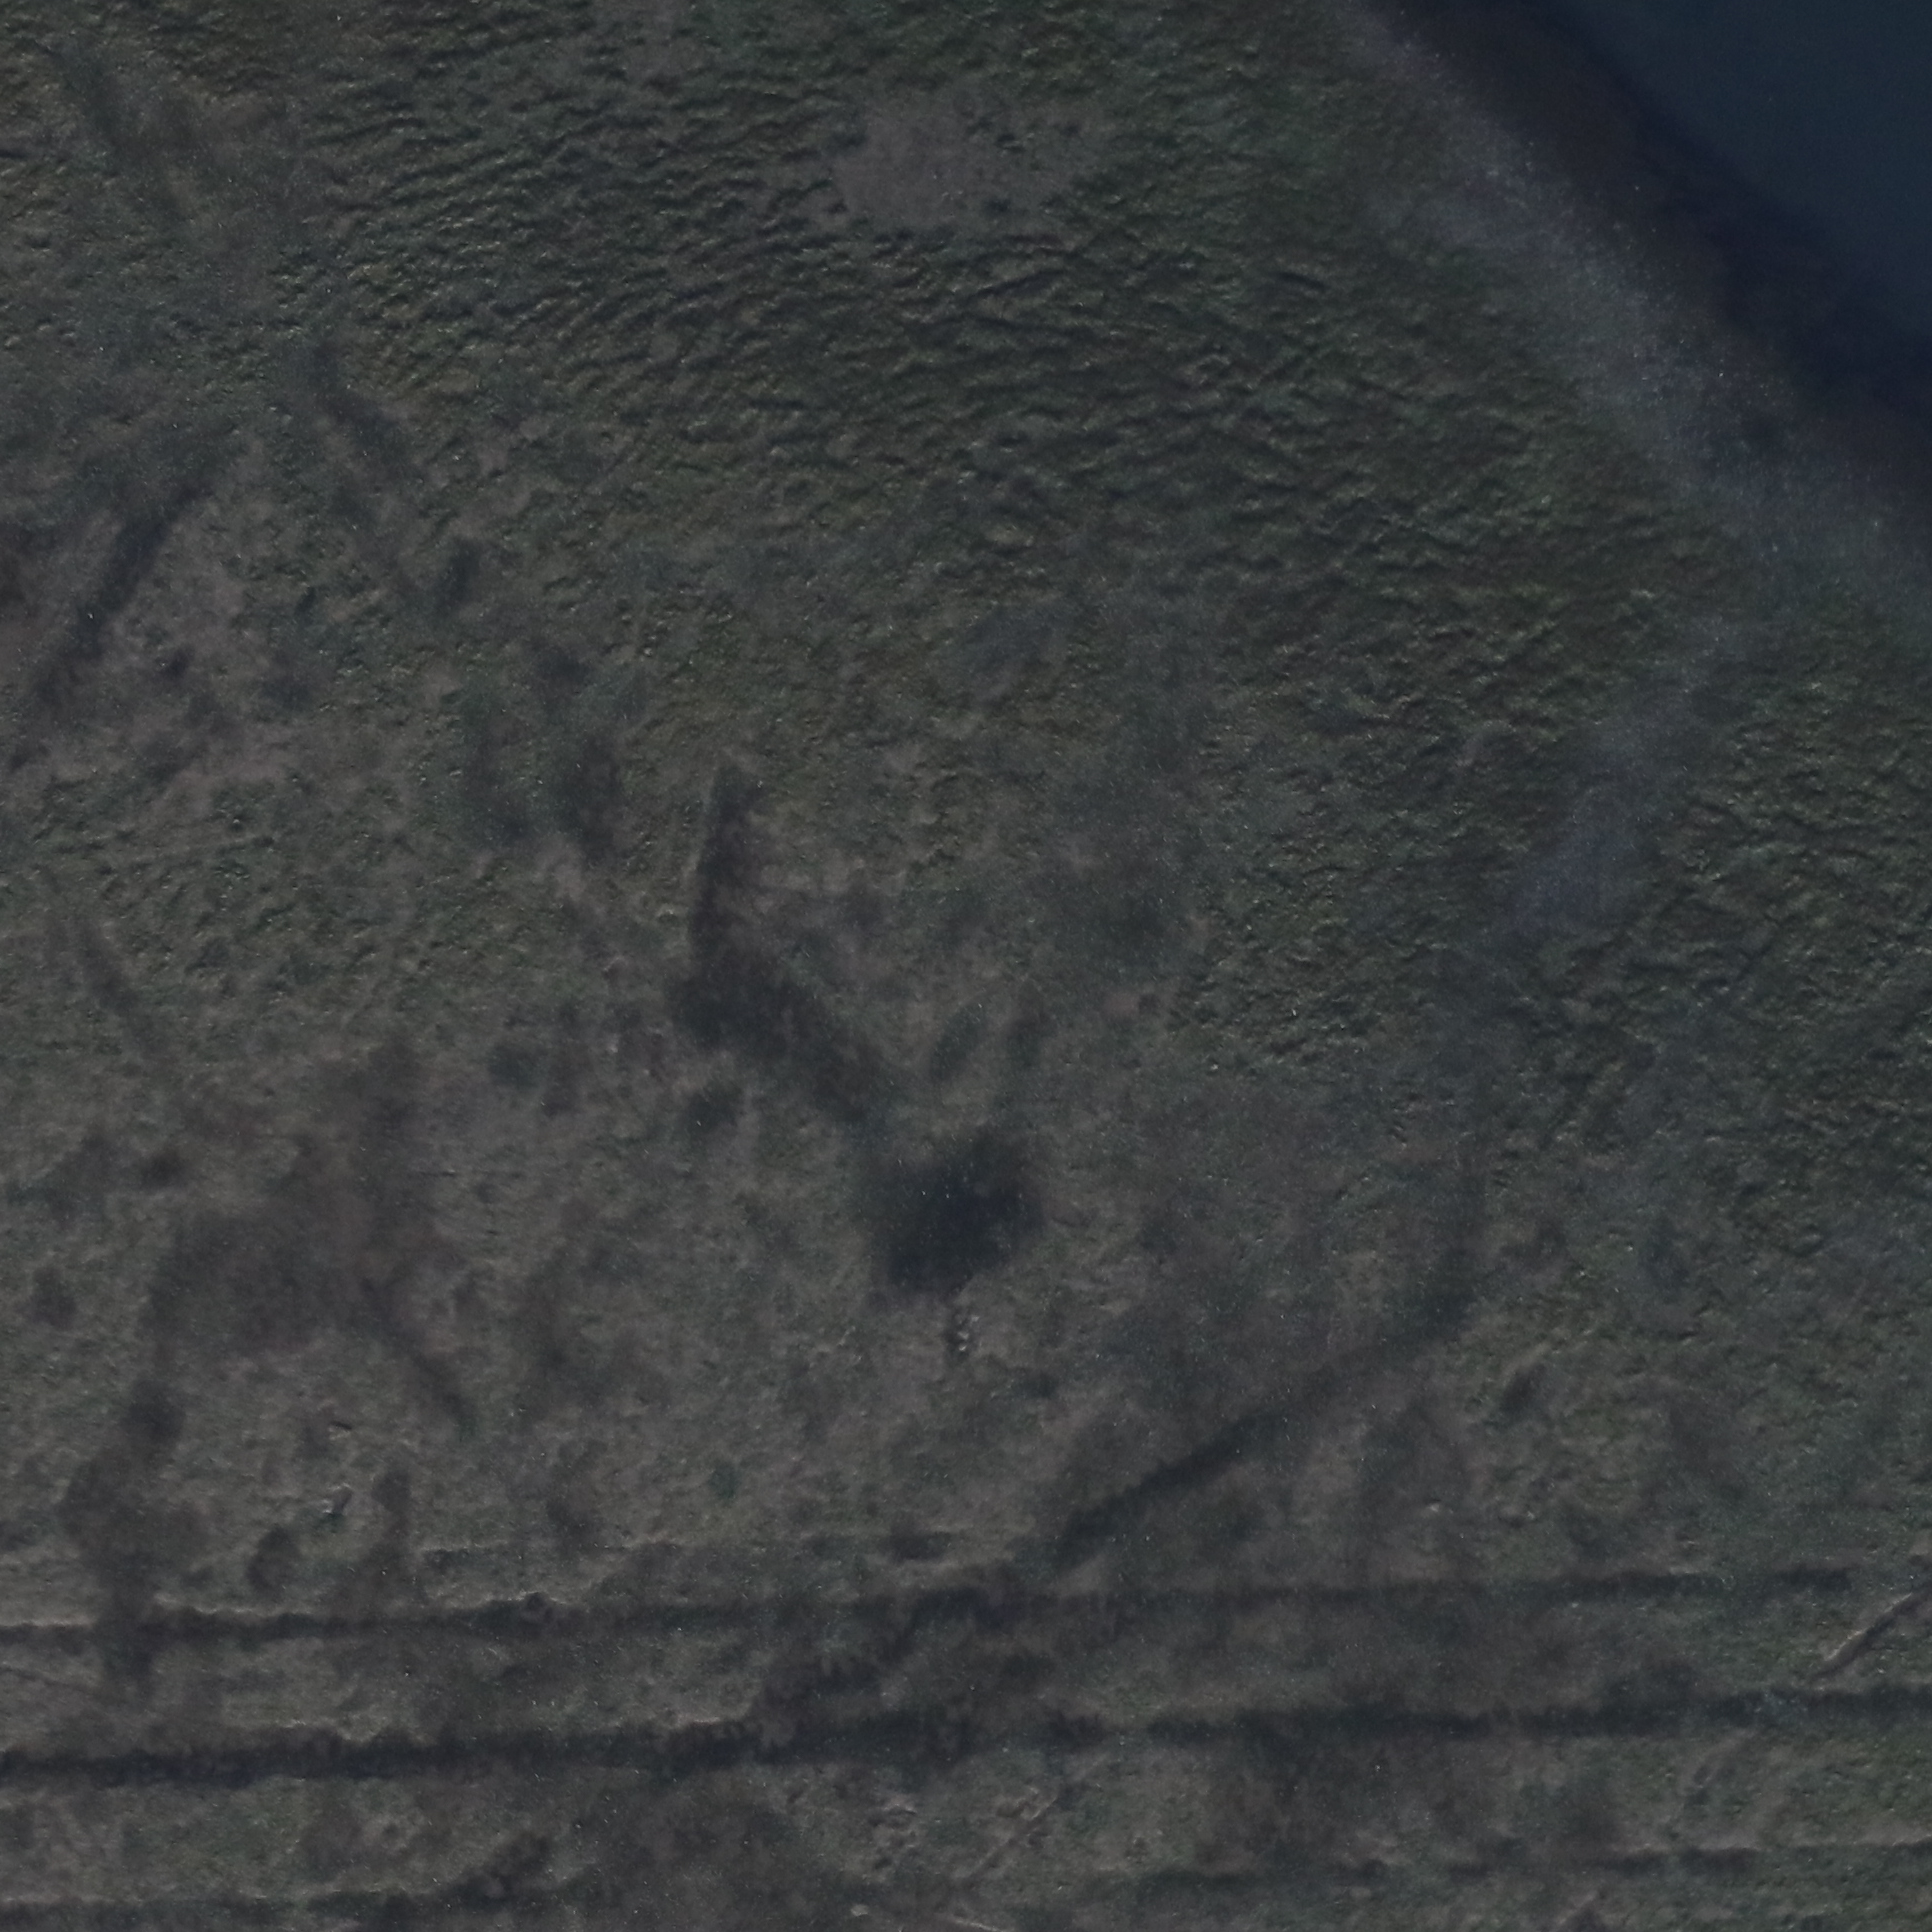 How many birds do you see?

0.